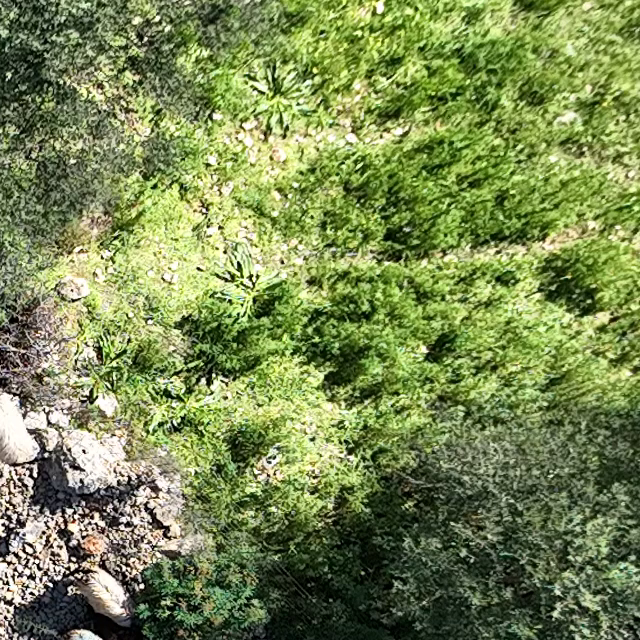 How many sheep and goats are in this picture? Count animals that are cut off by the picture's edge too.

4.